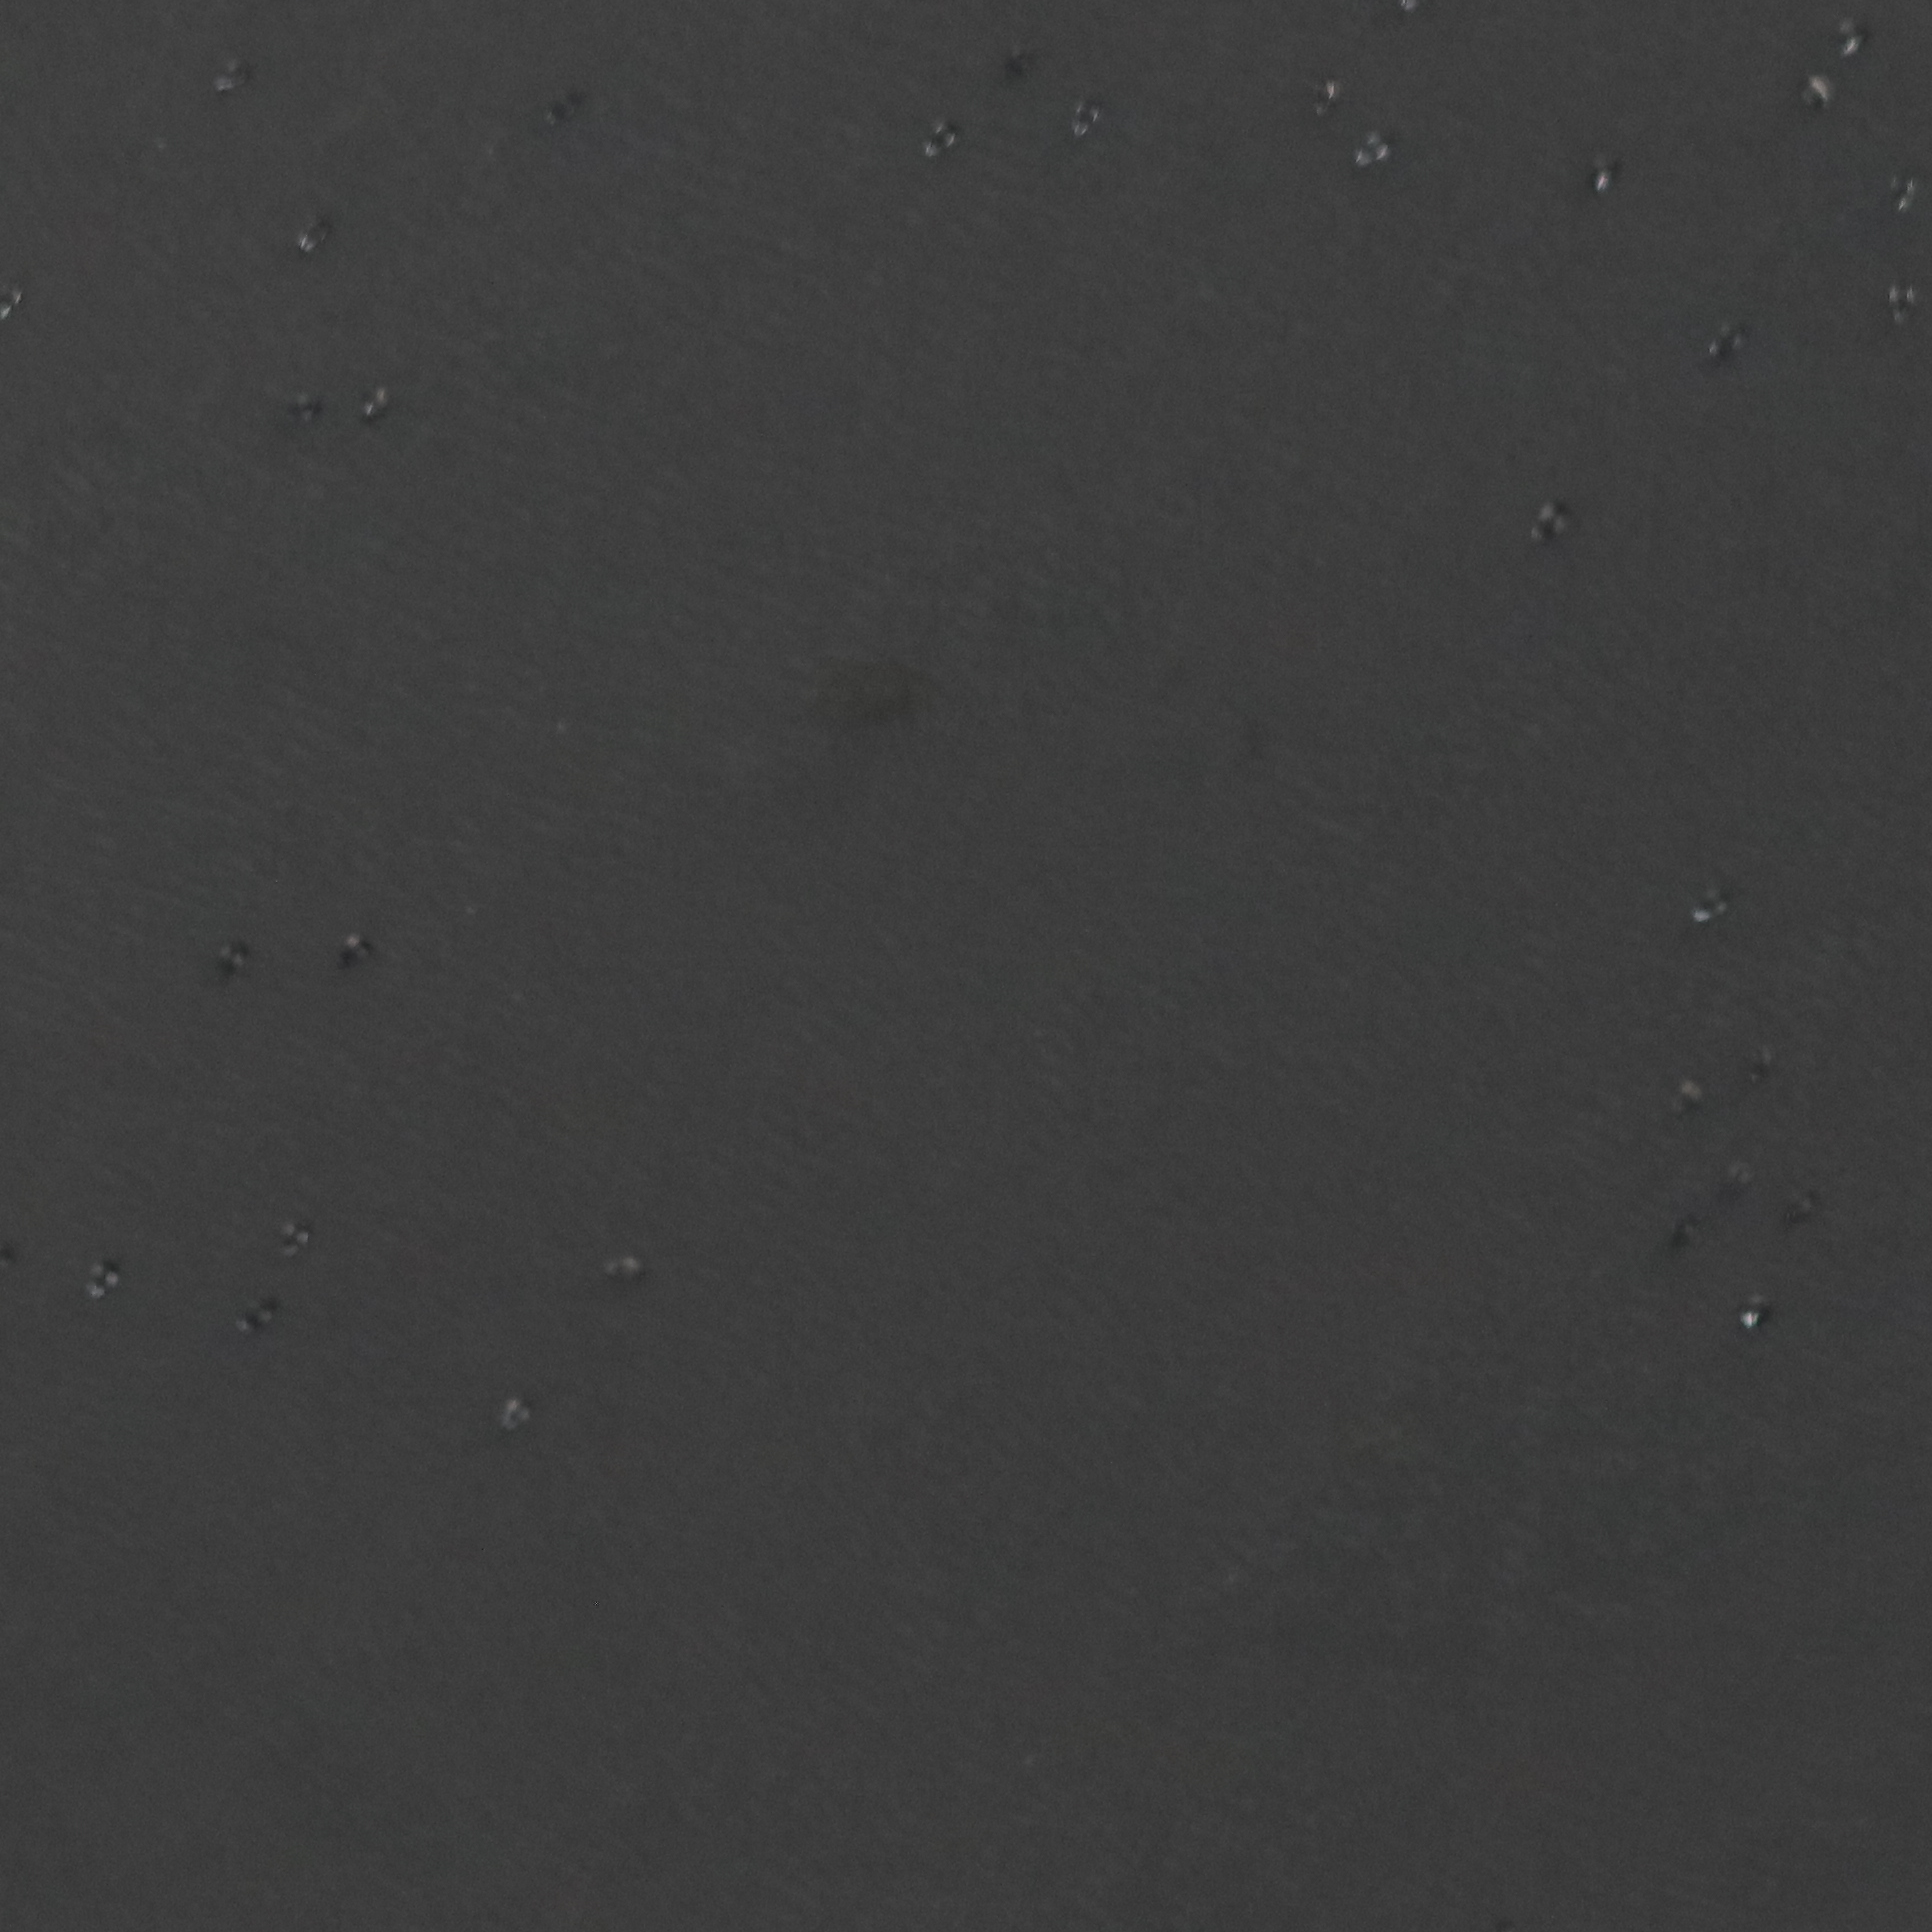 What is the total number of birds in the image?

32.